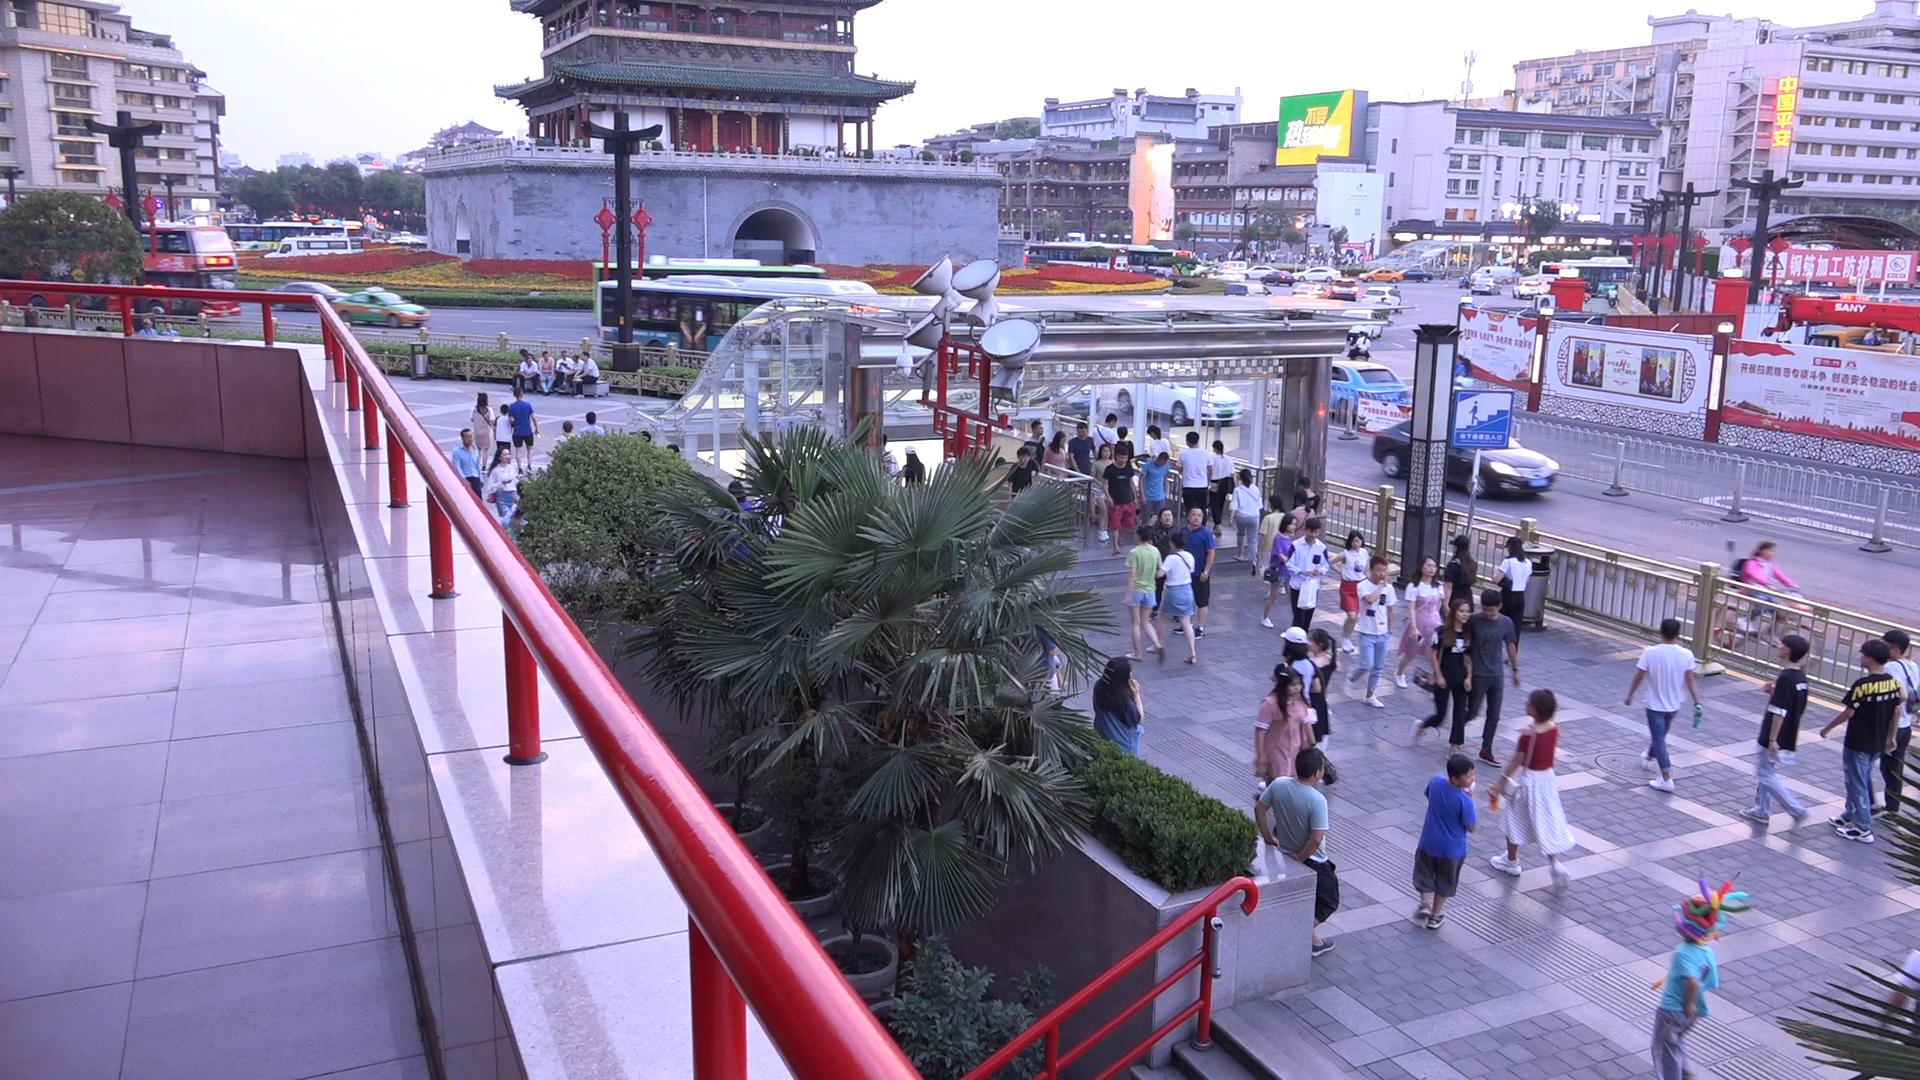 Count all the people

137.